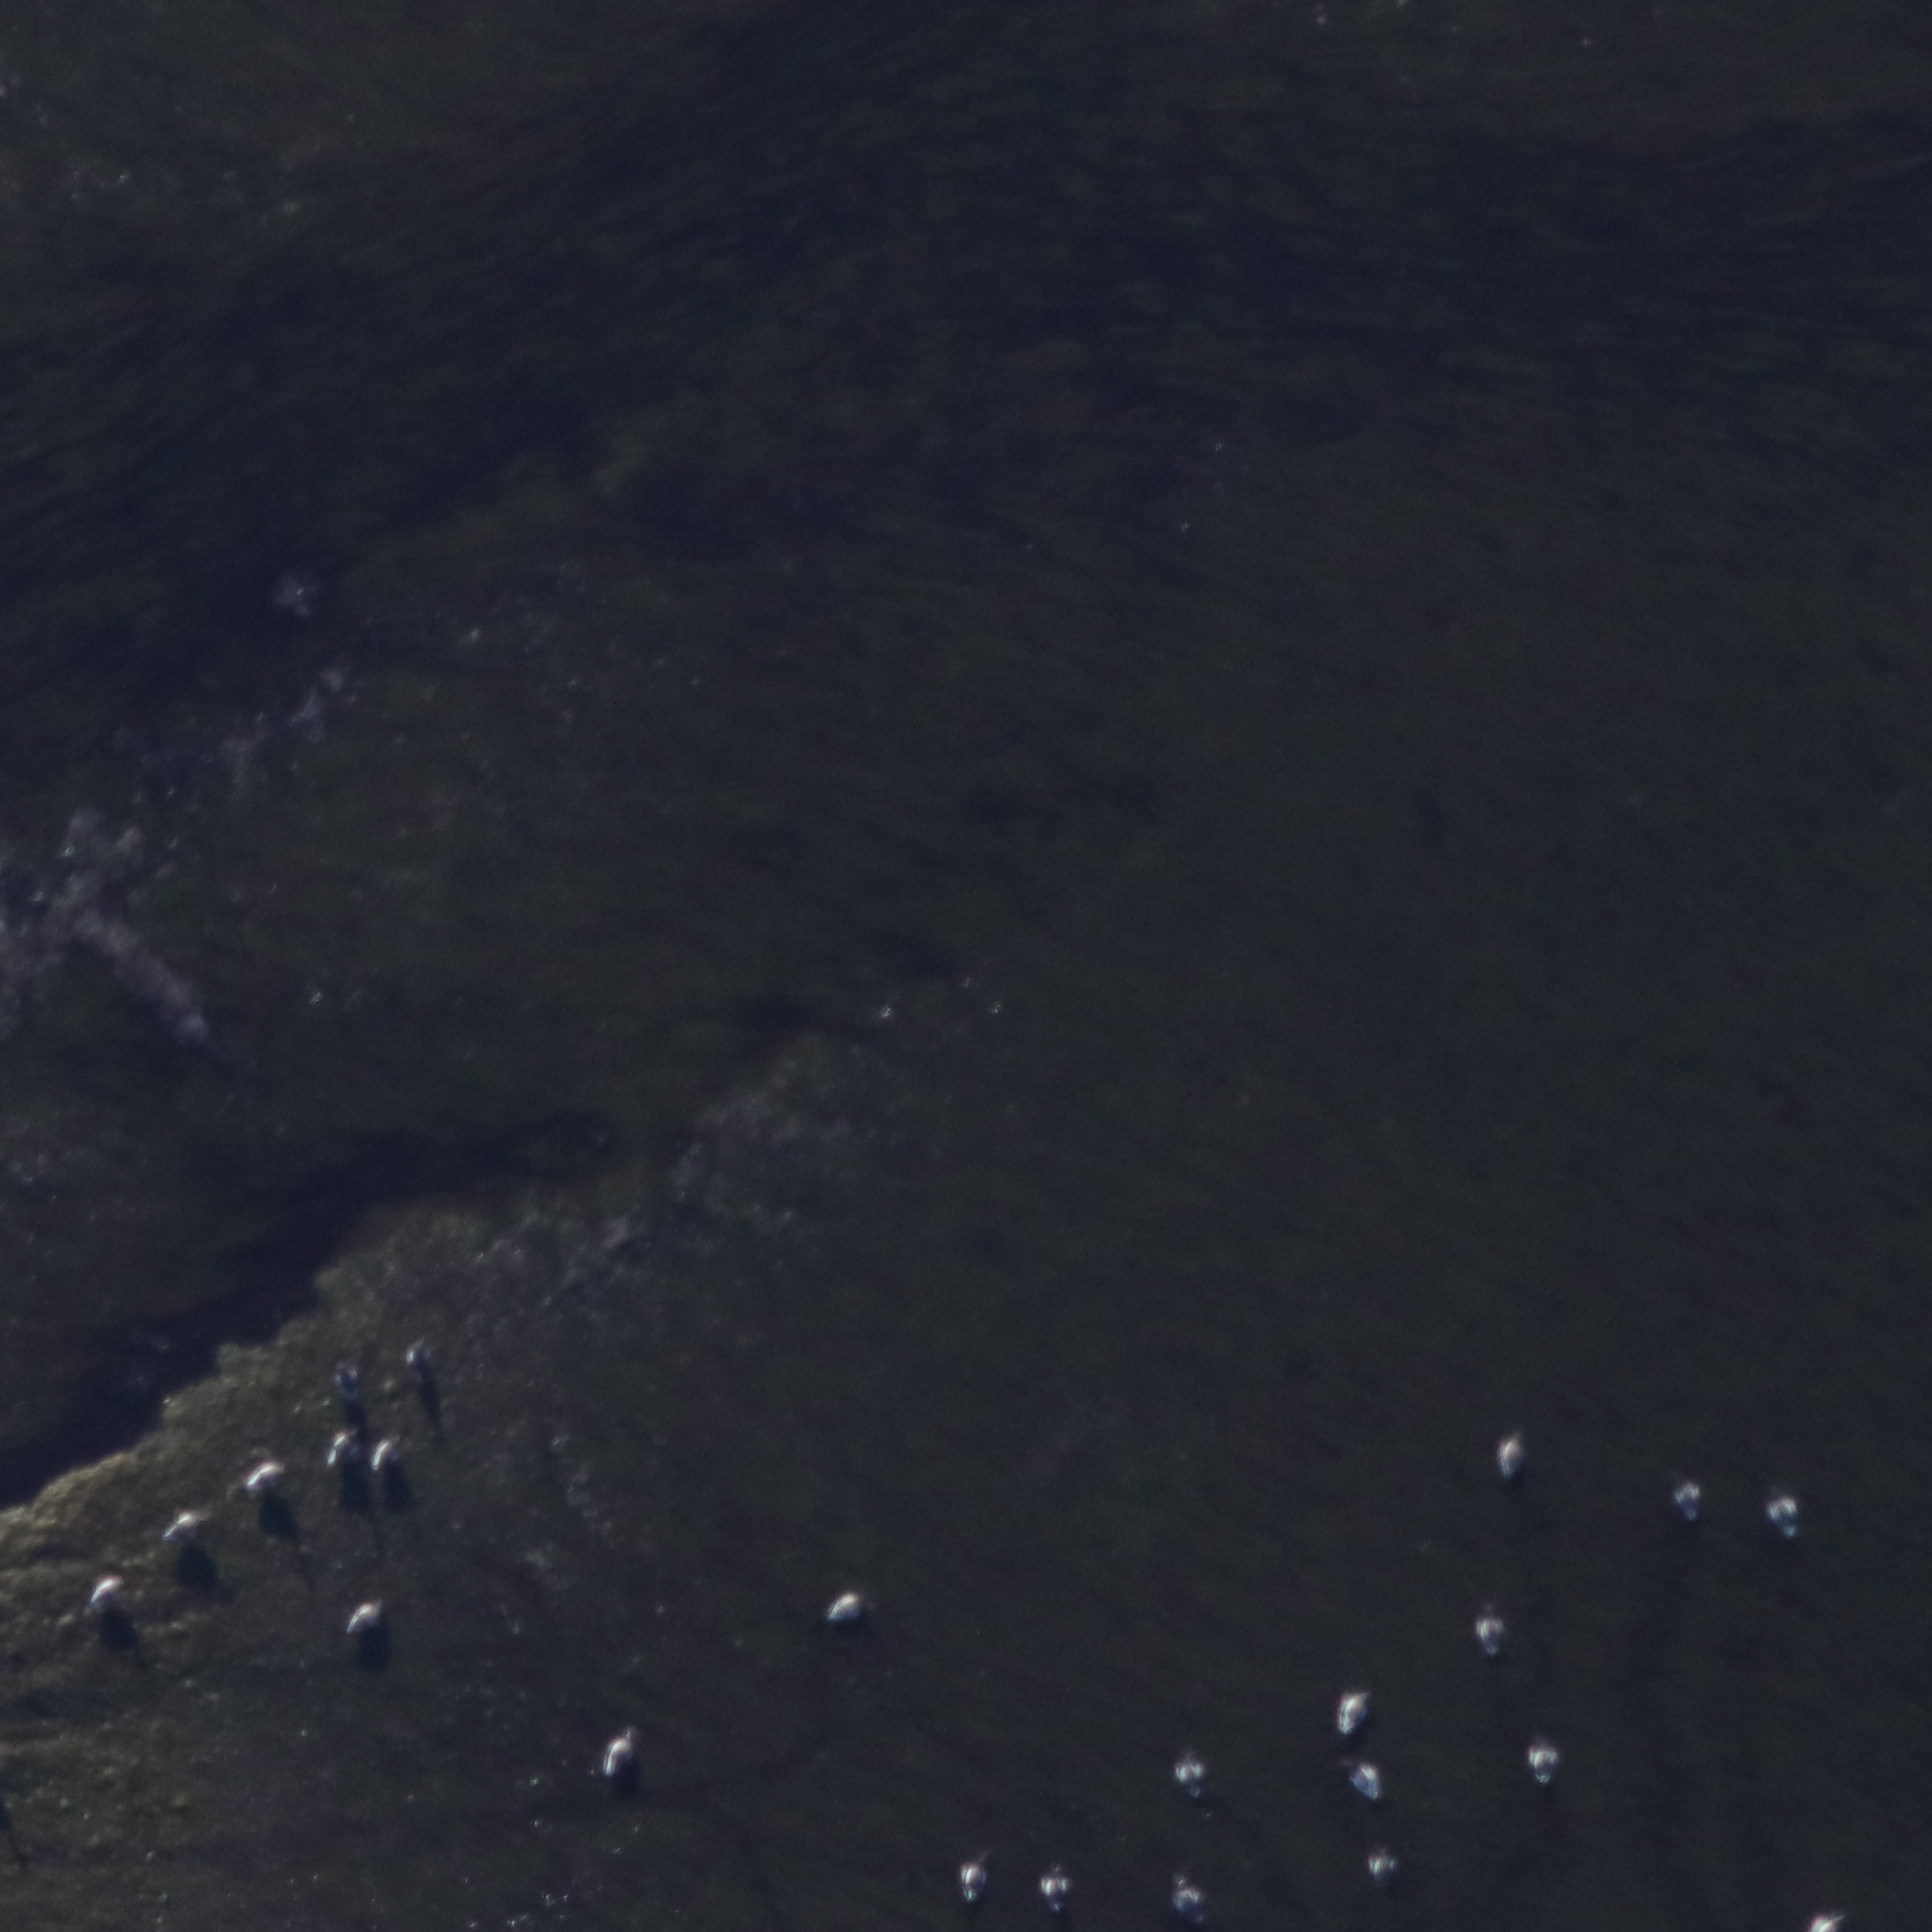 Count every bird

23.